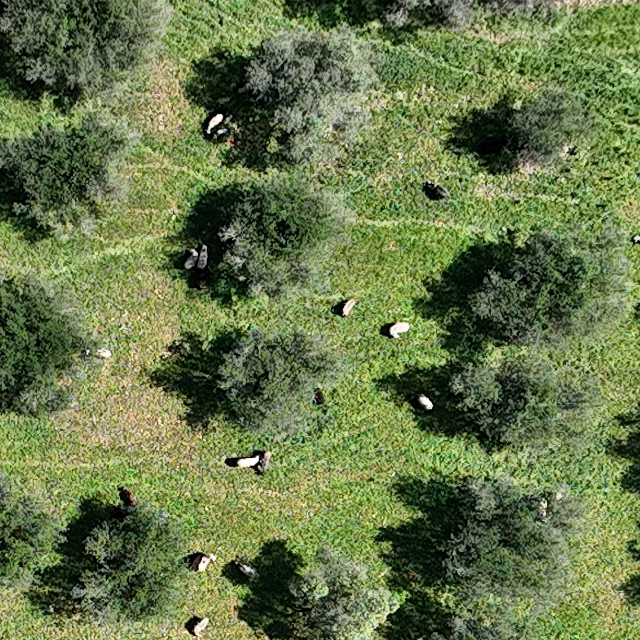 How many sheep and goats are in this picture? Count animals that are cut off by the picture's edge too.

16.